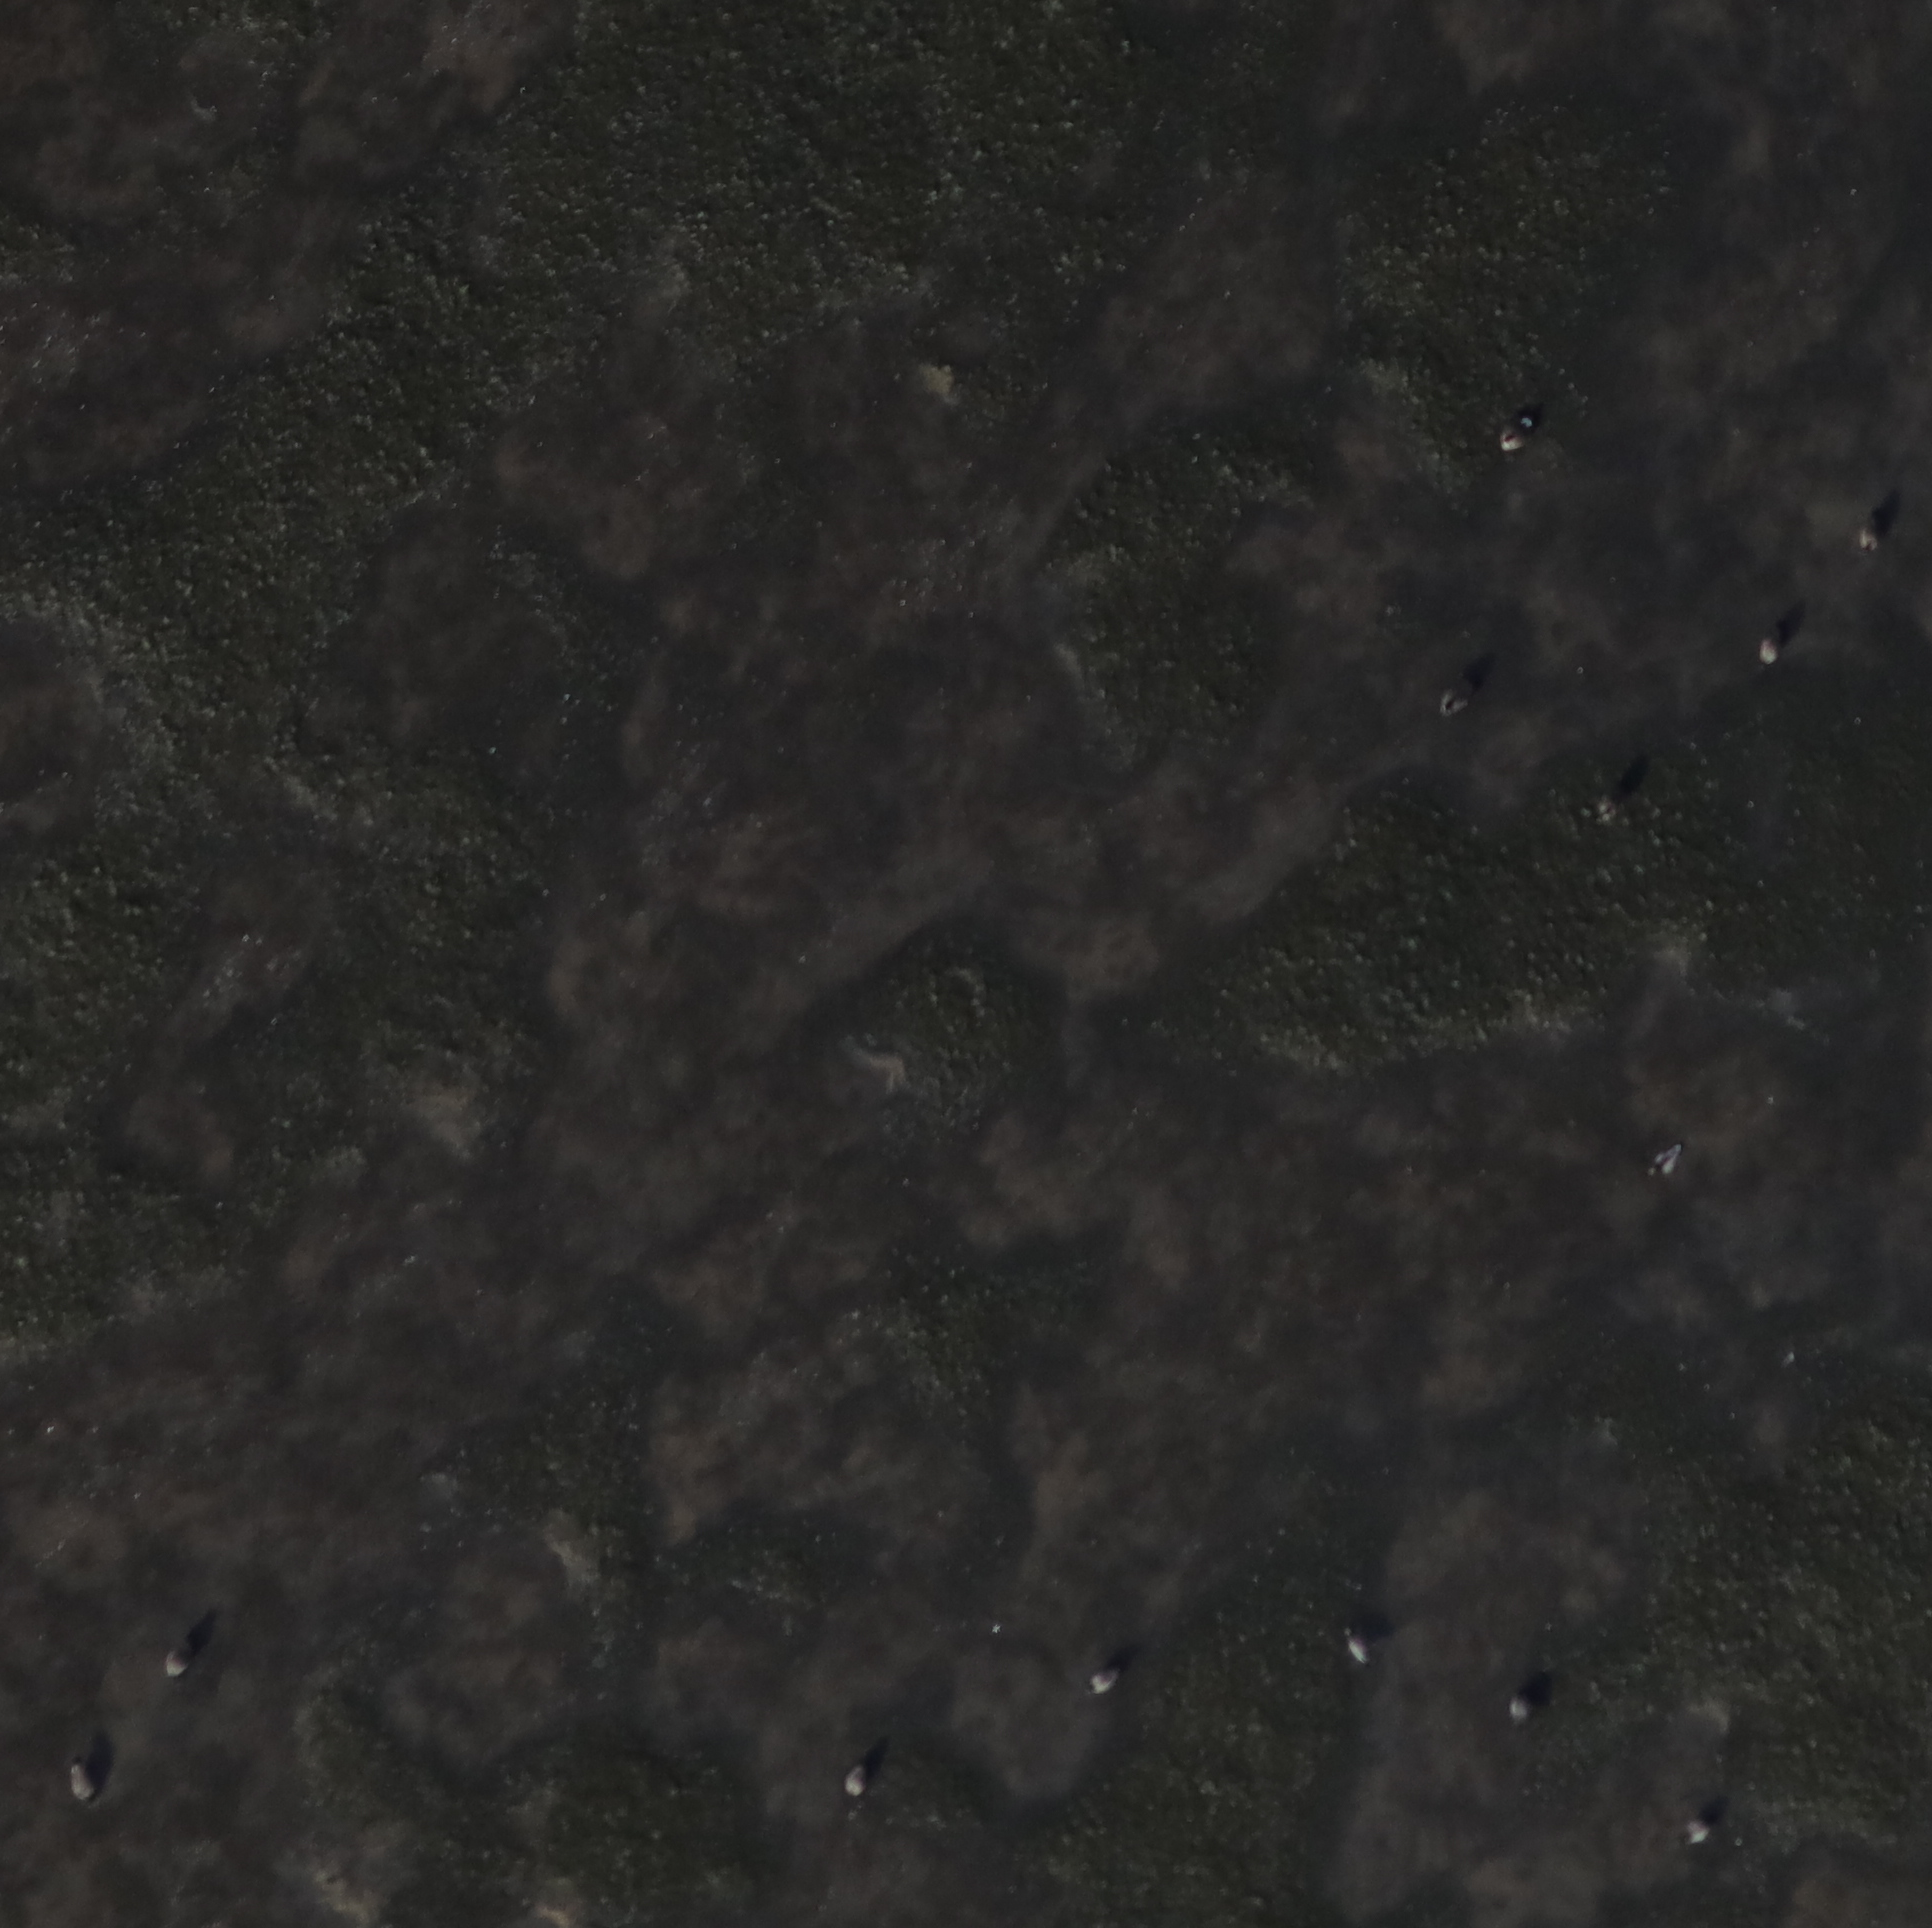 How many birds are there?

13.